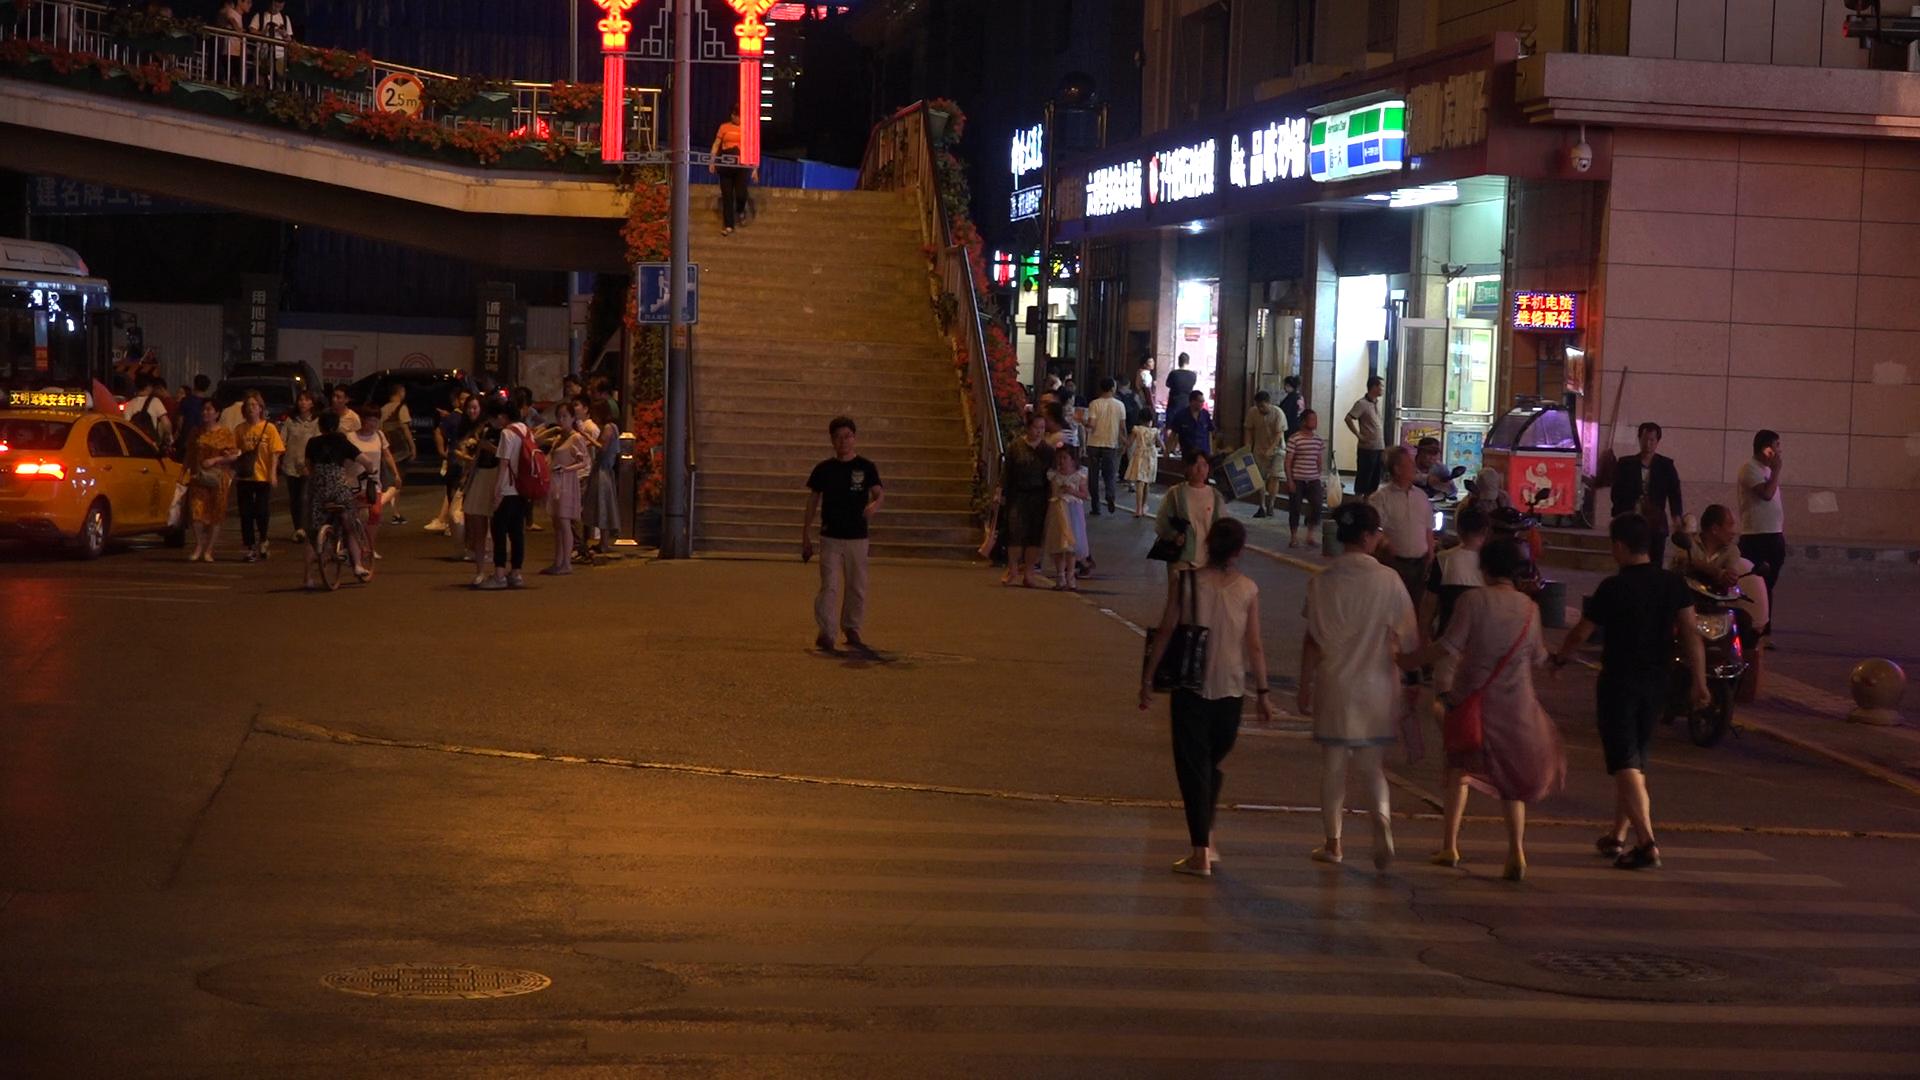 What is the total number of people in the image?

62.